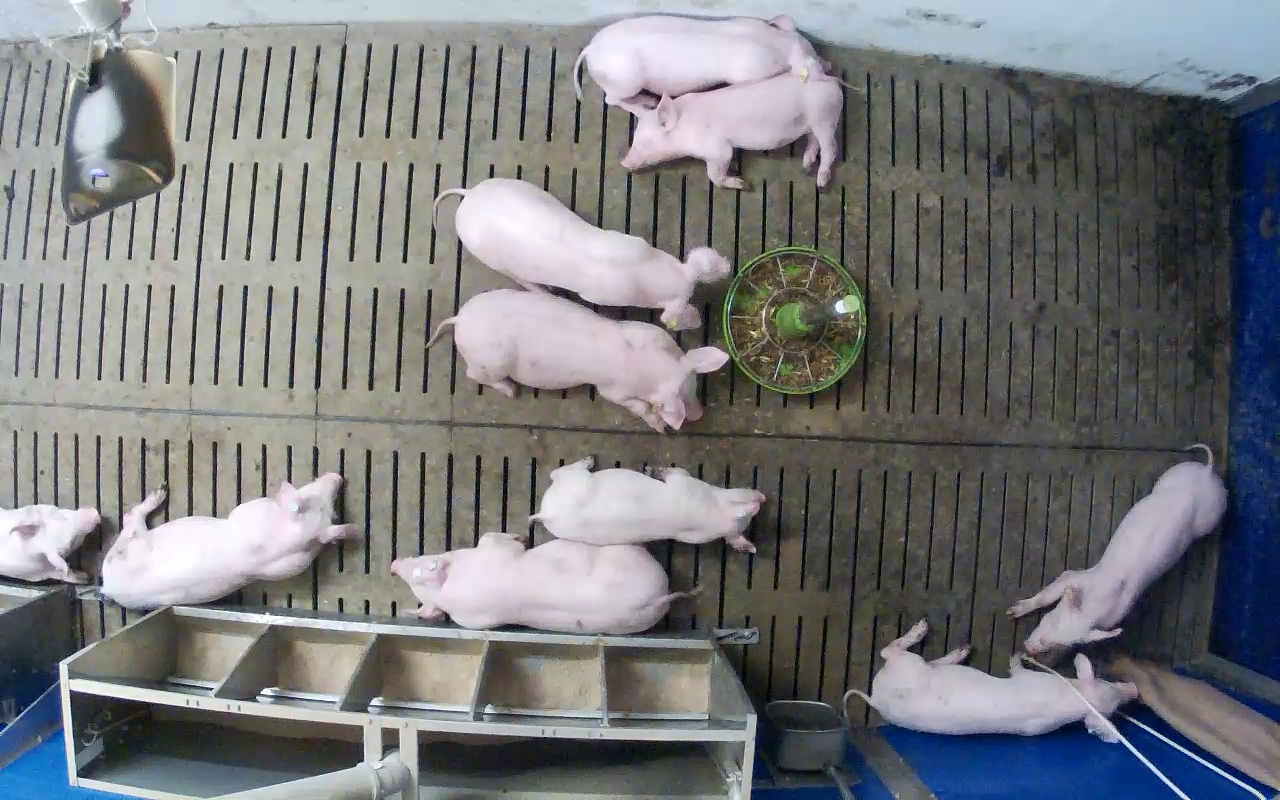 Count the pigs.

10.